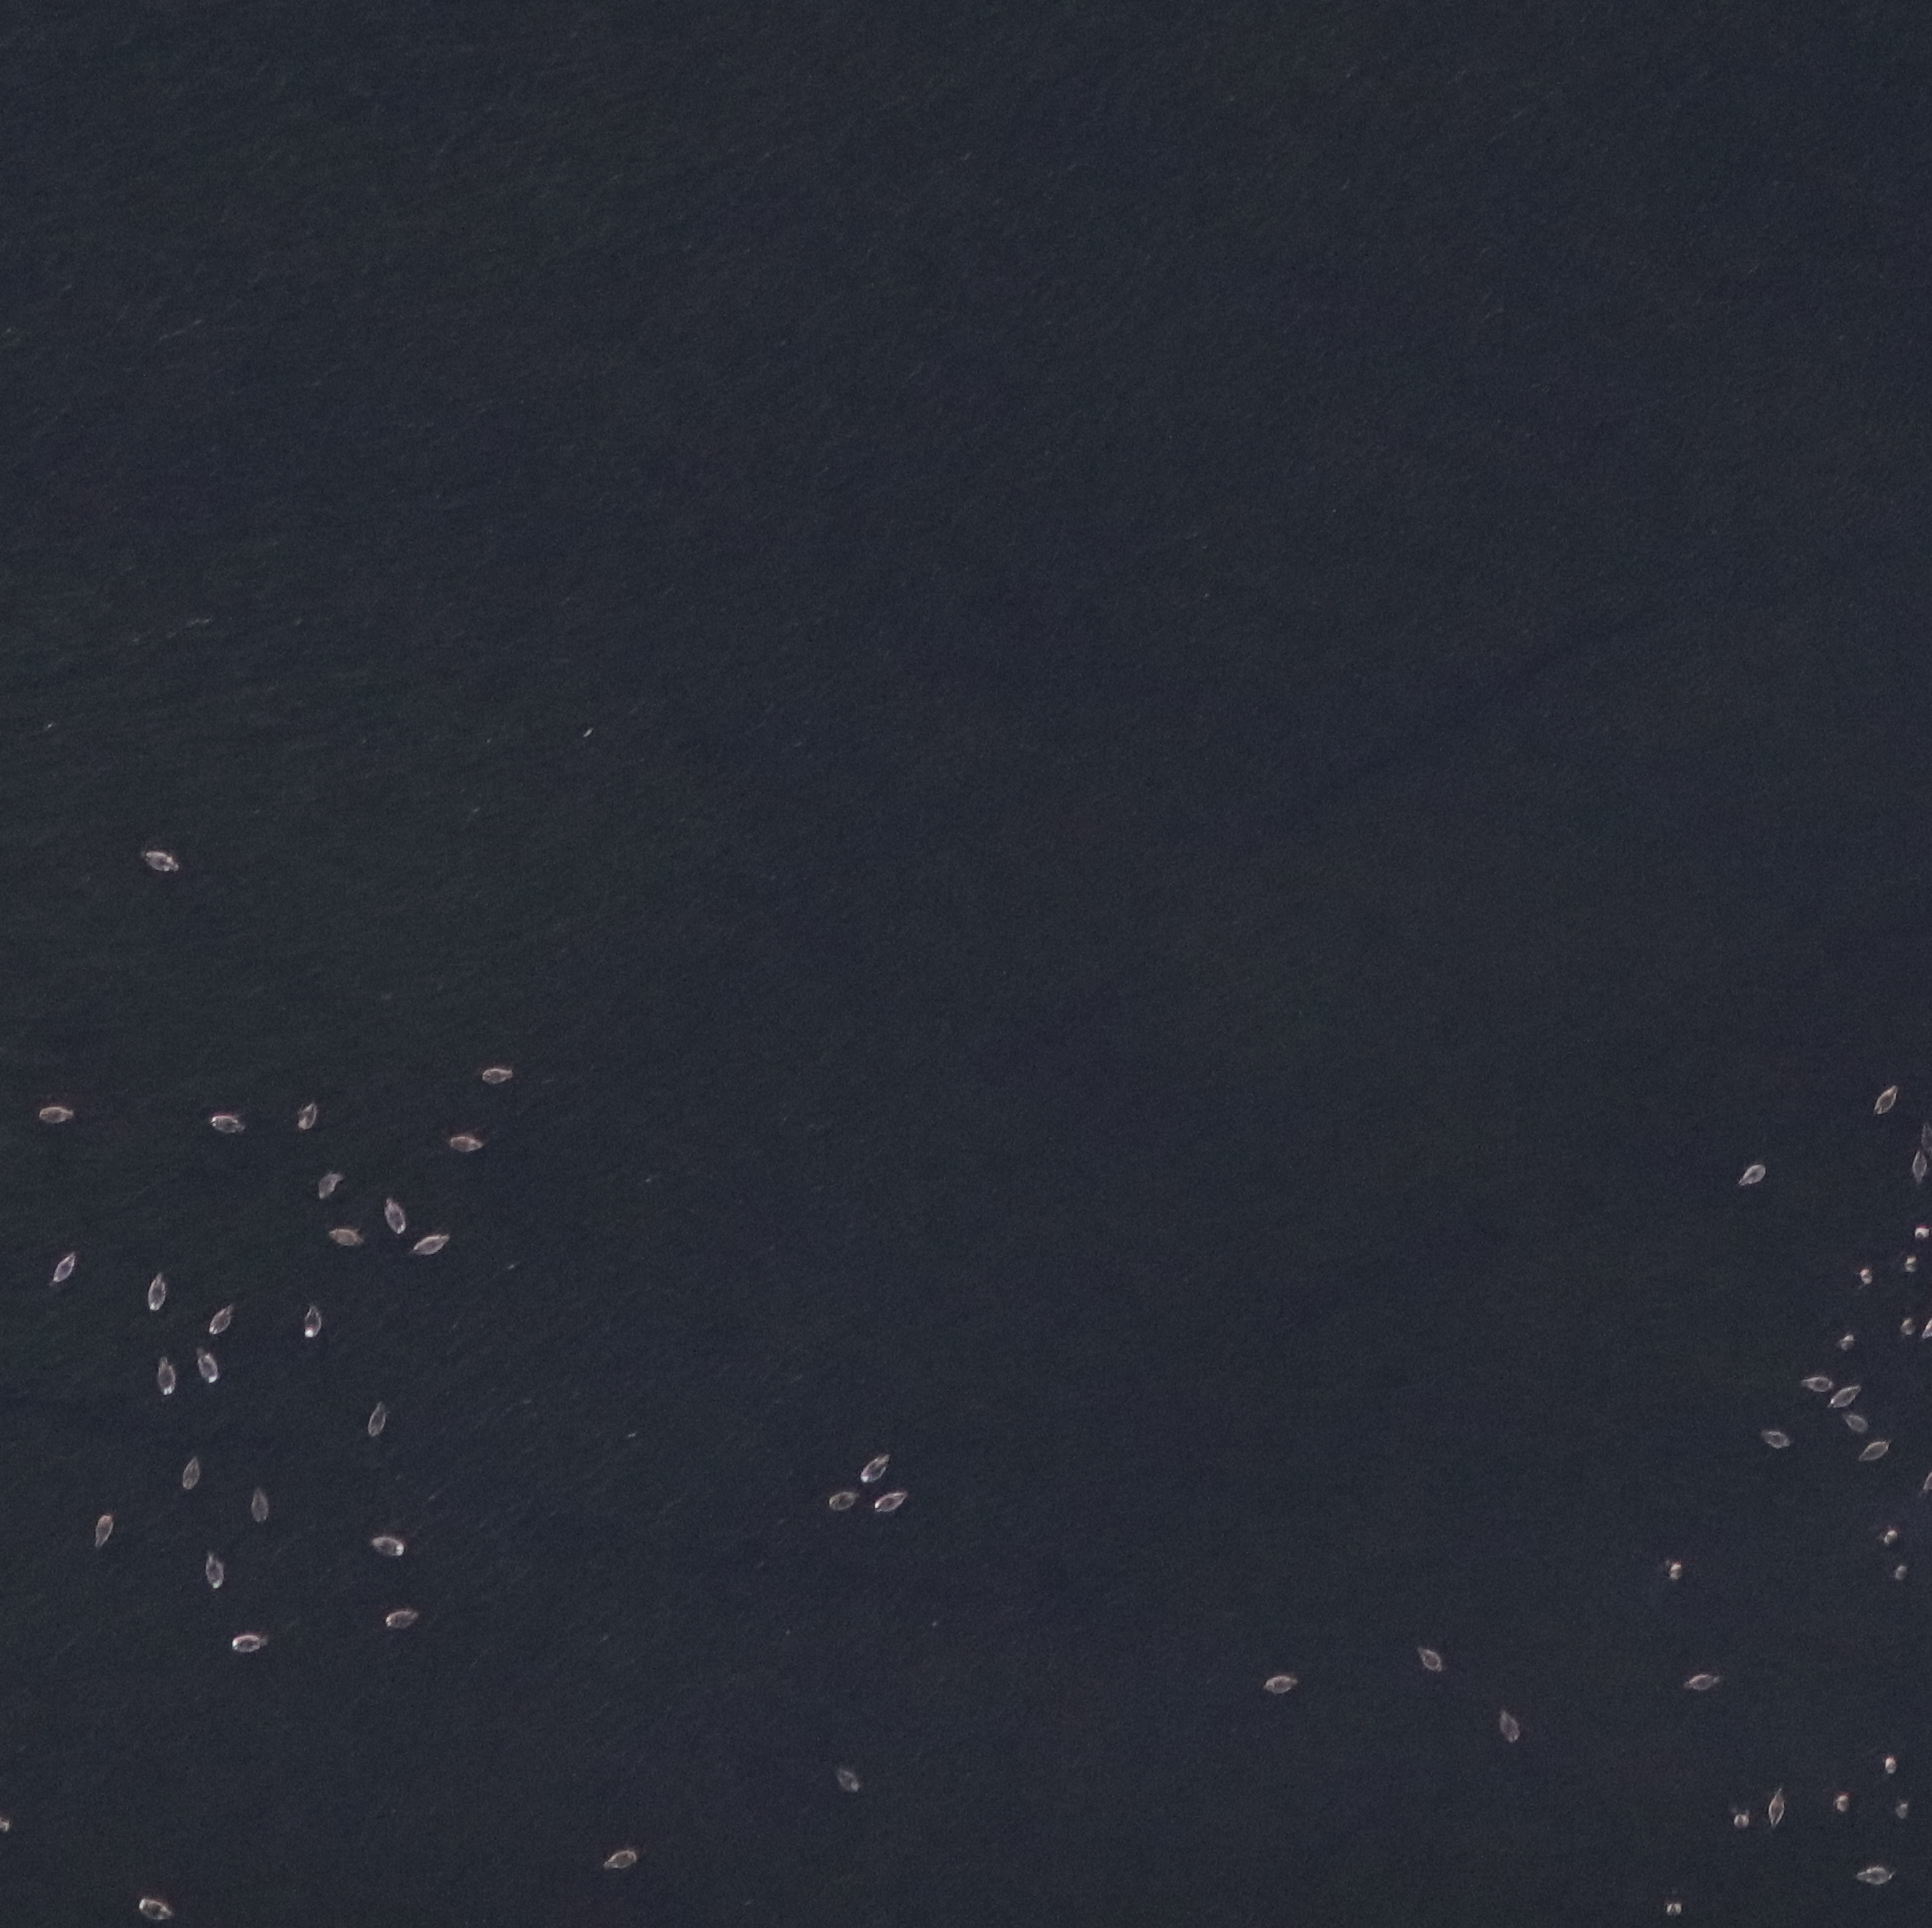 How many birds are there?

58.